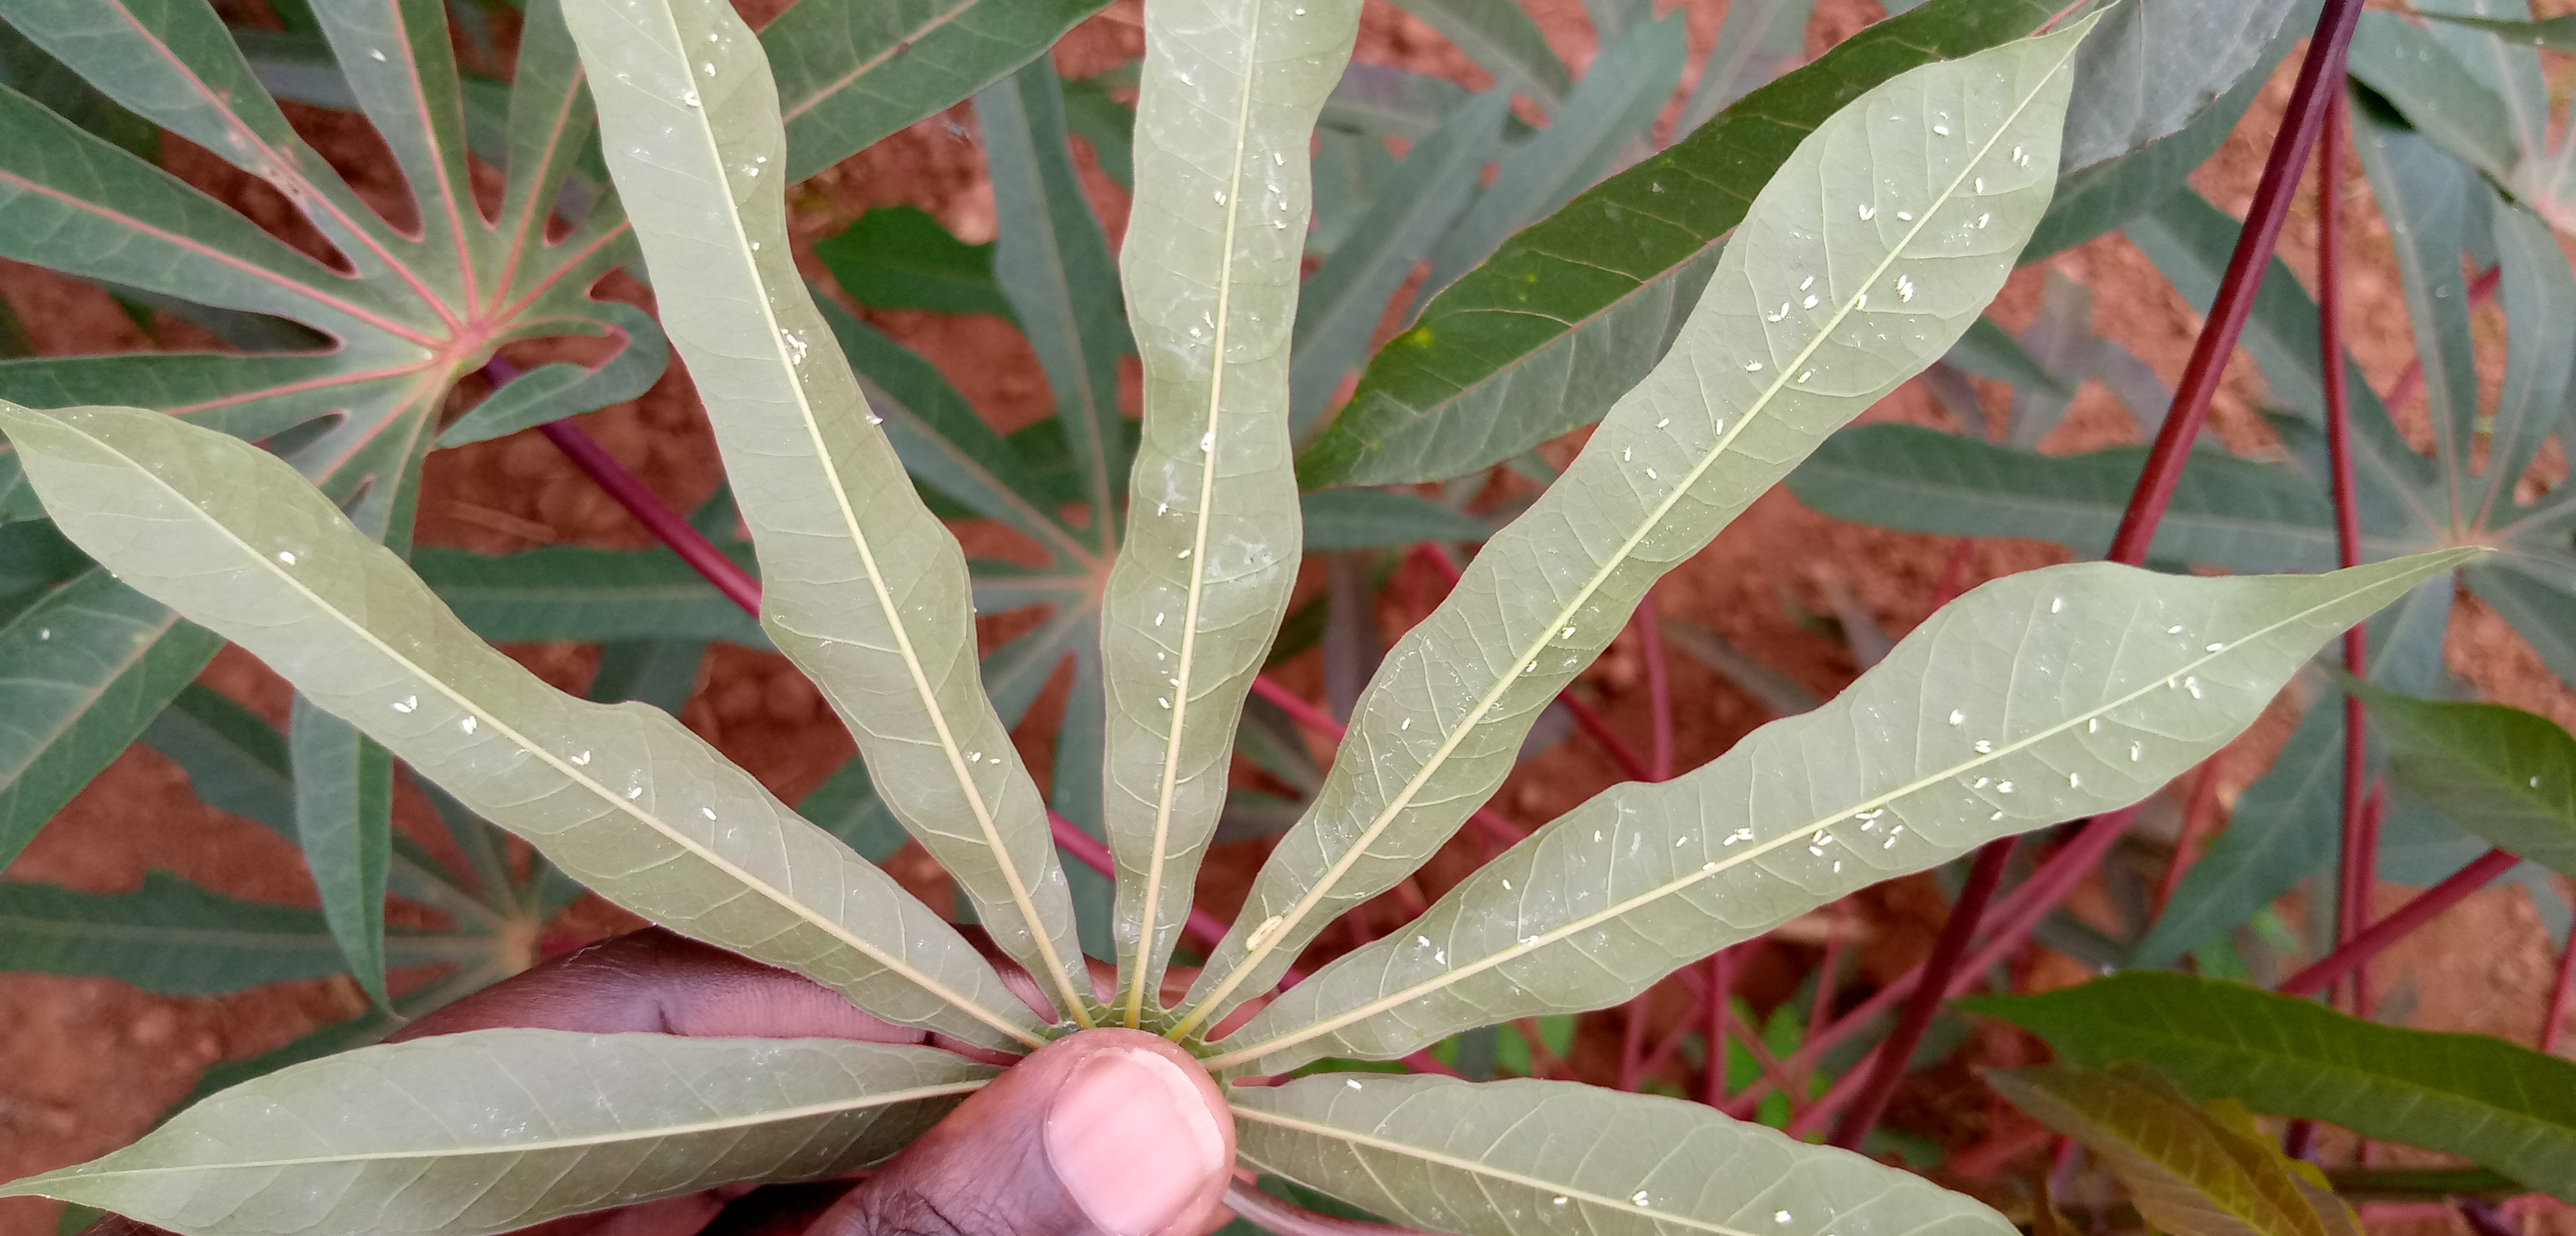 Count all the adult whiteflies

107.